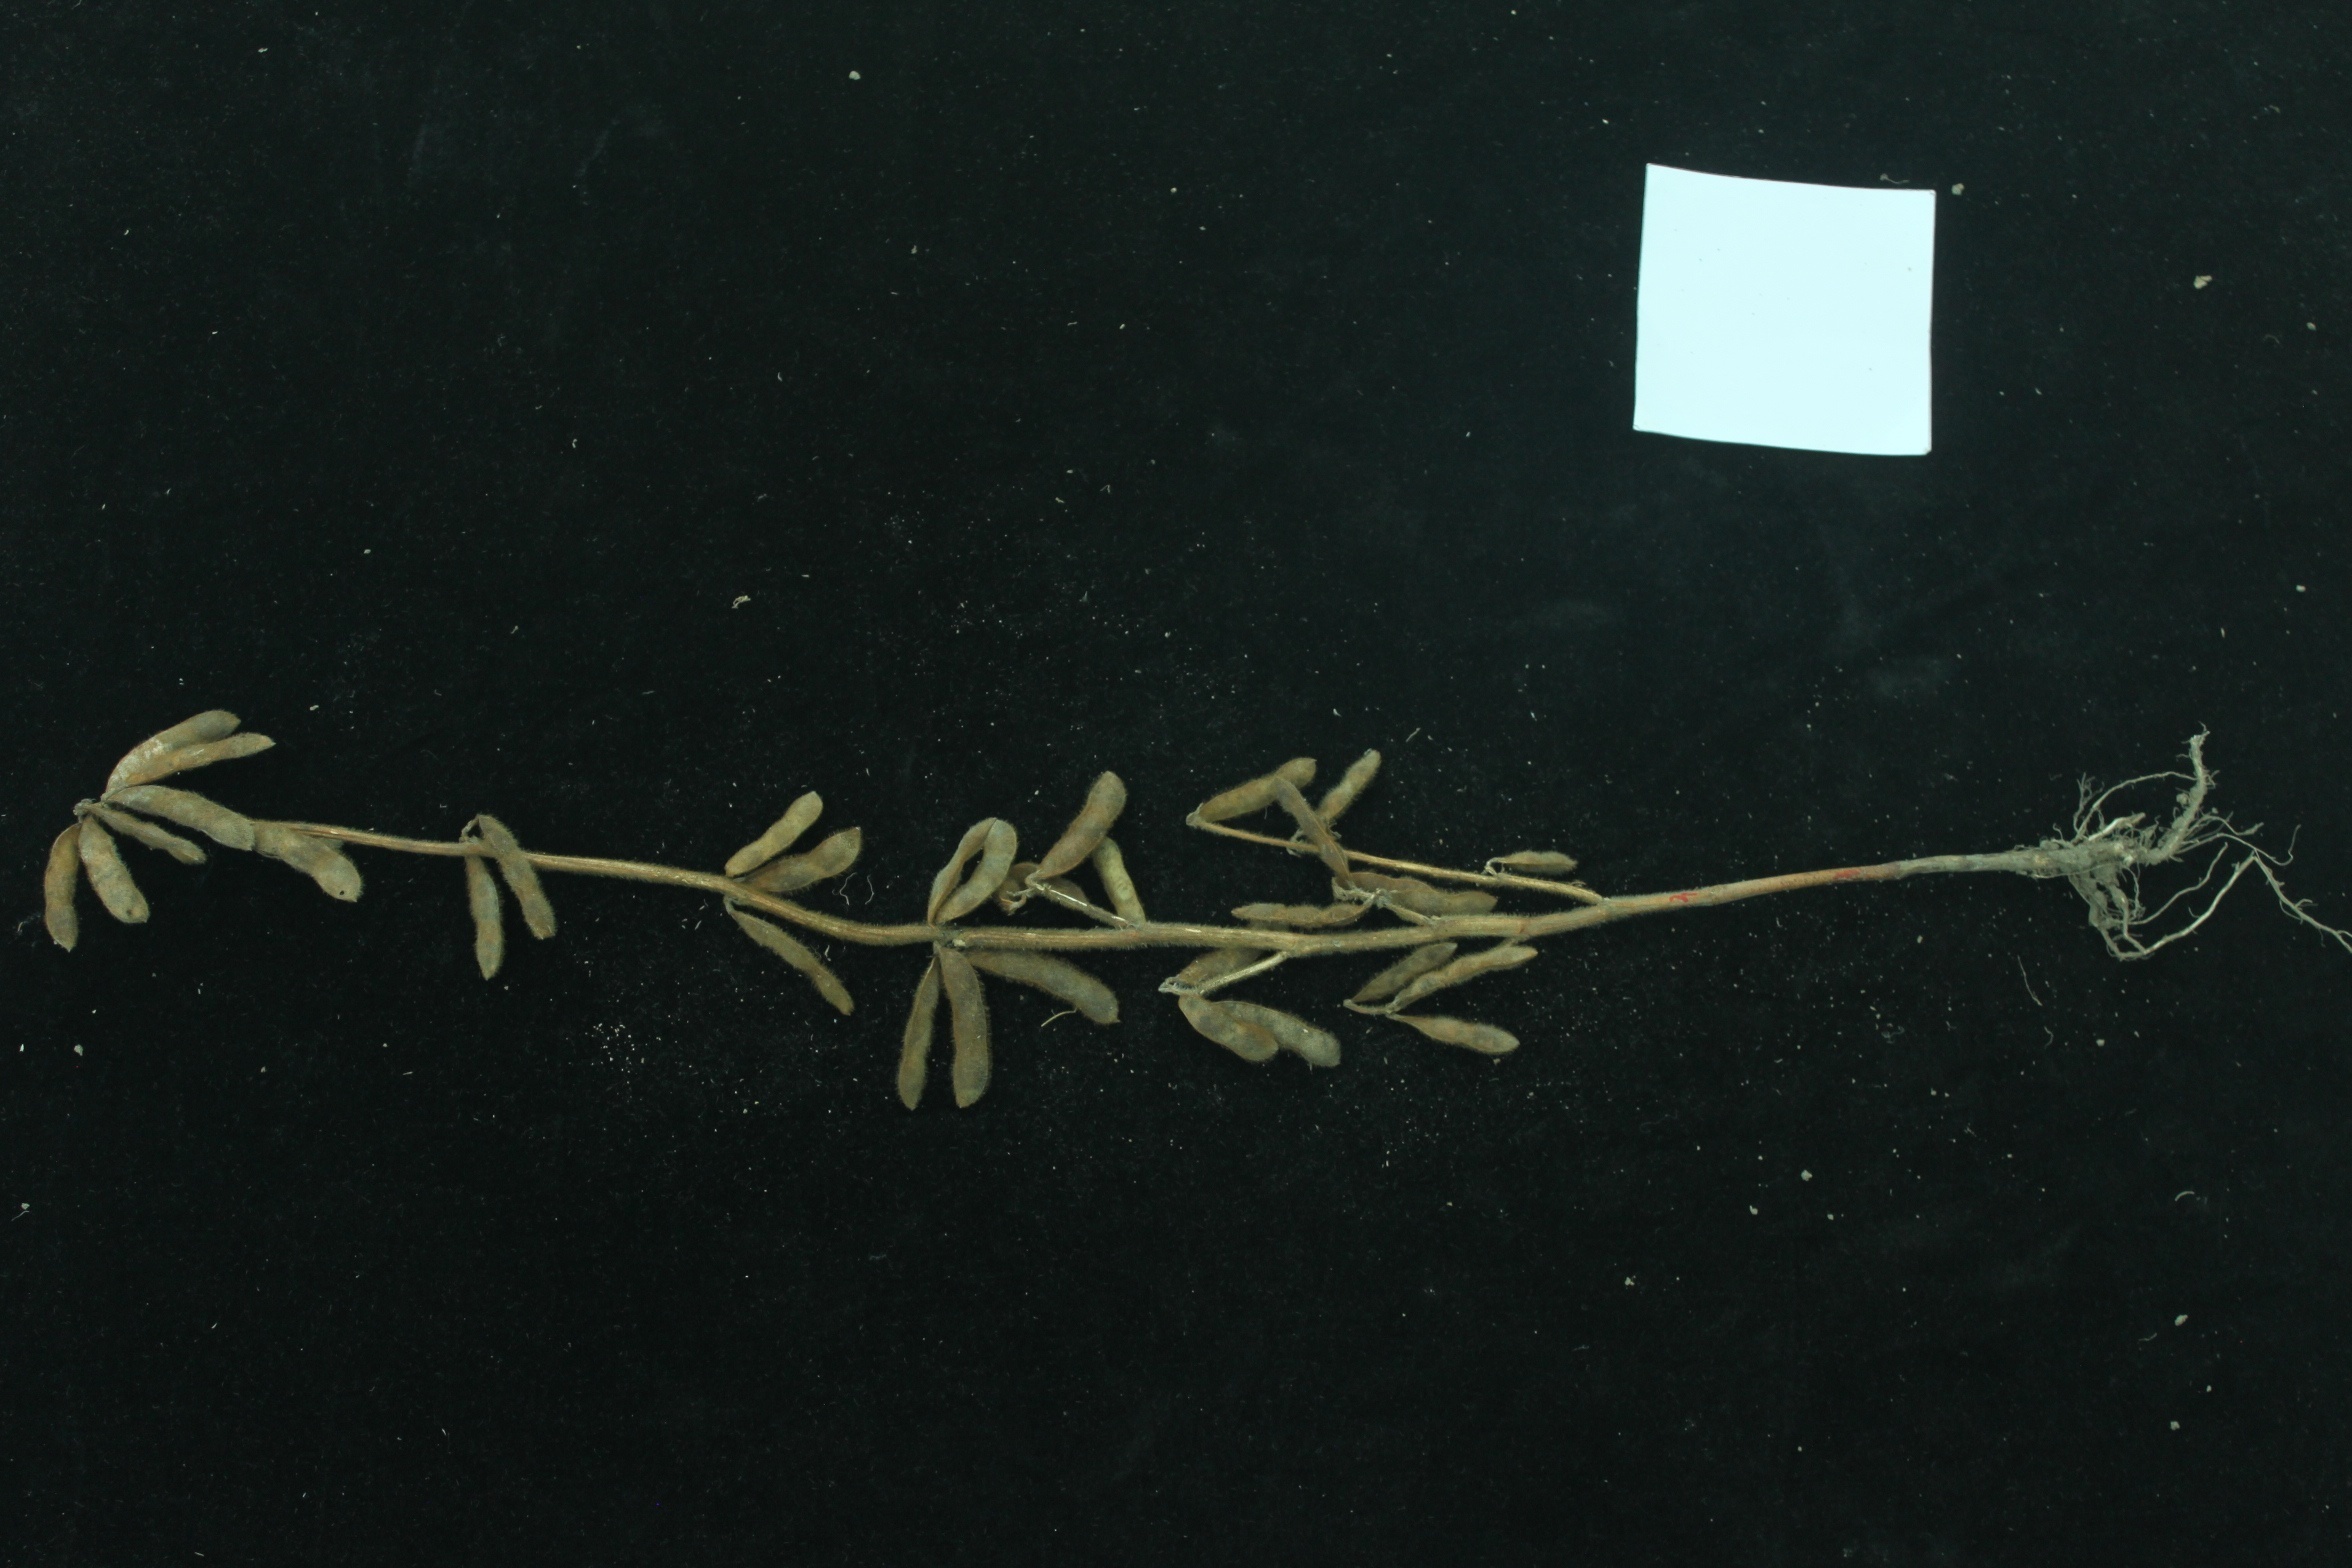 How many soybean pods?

31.